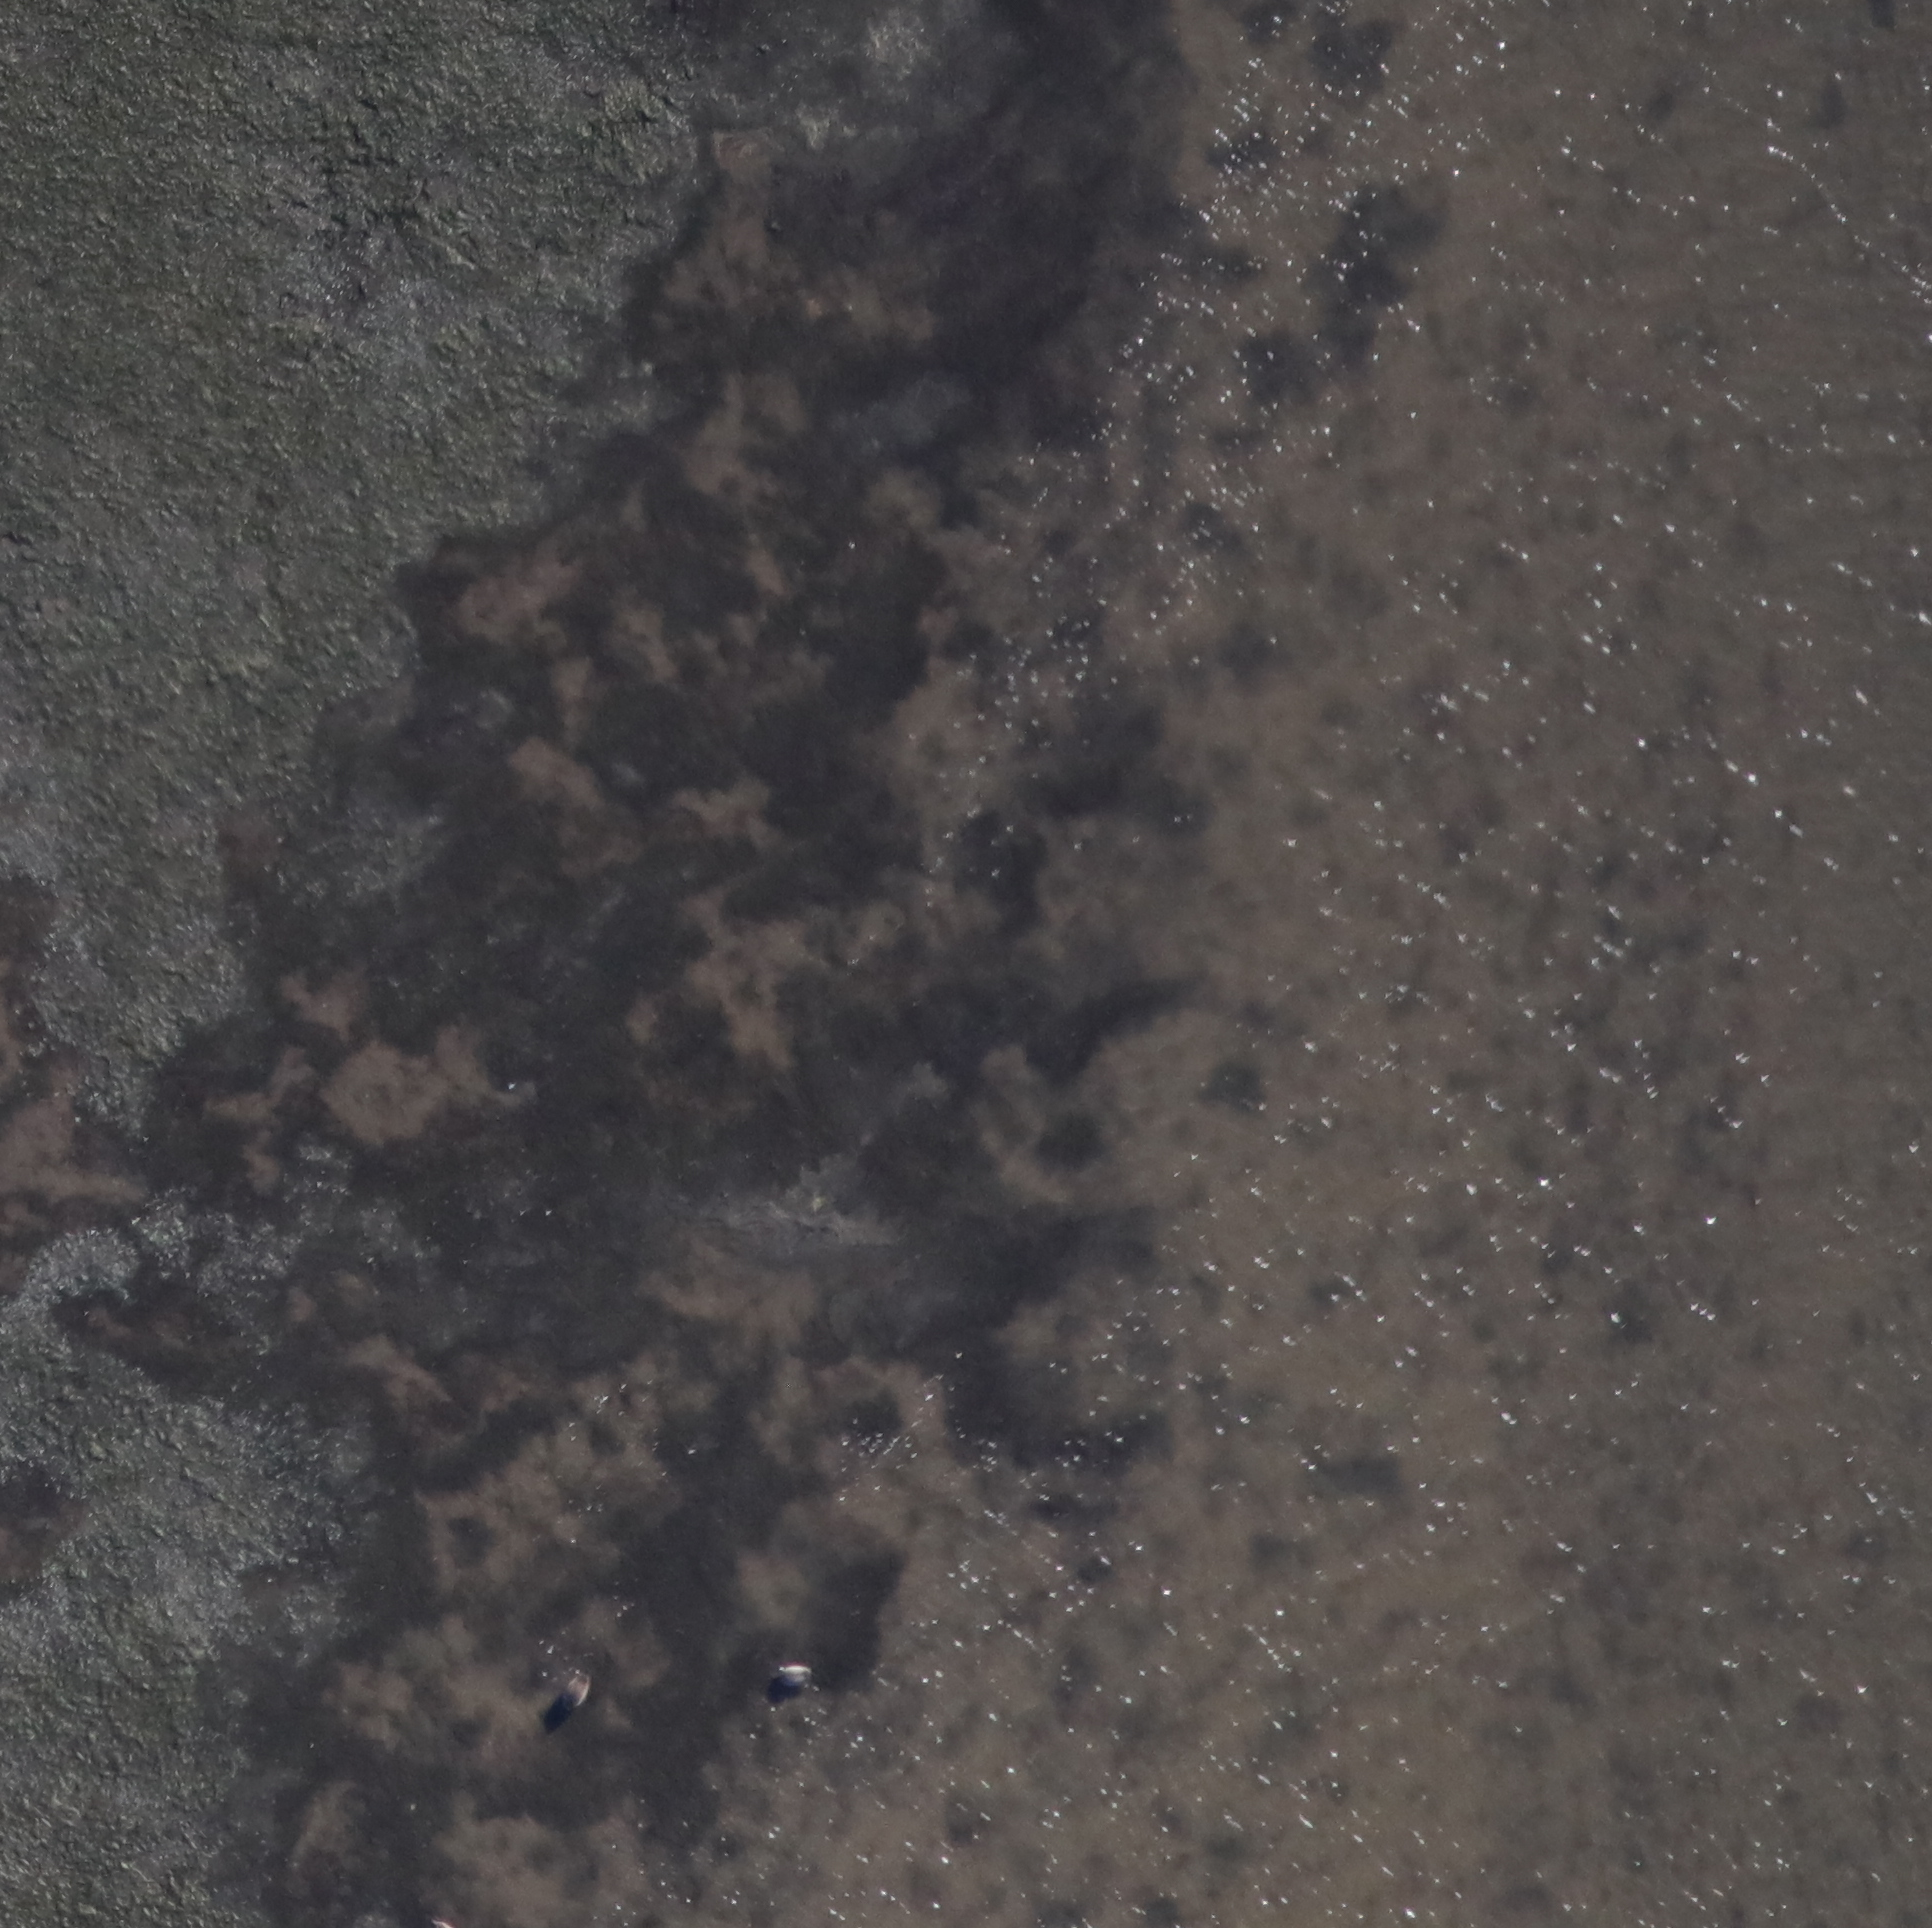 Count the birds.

2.